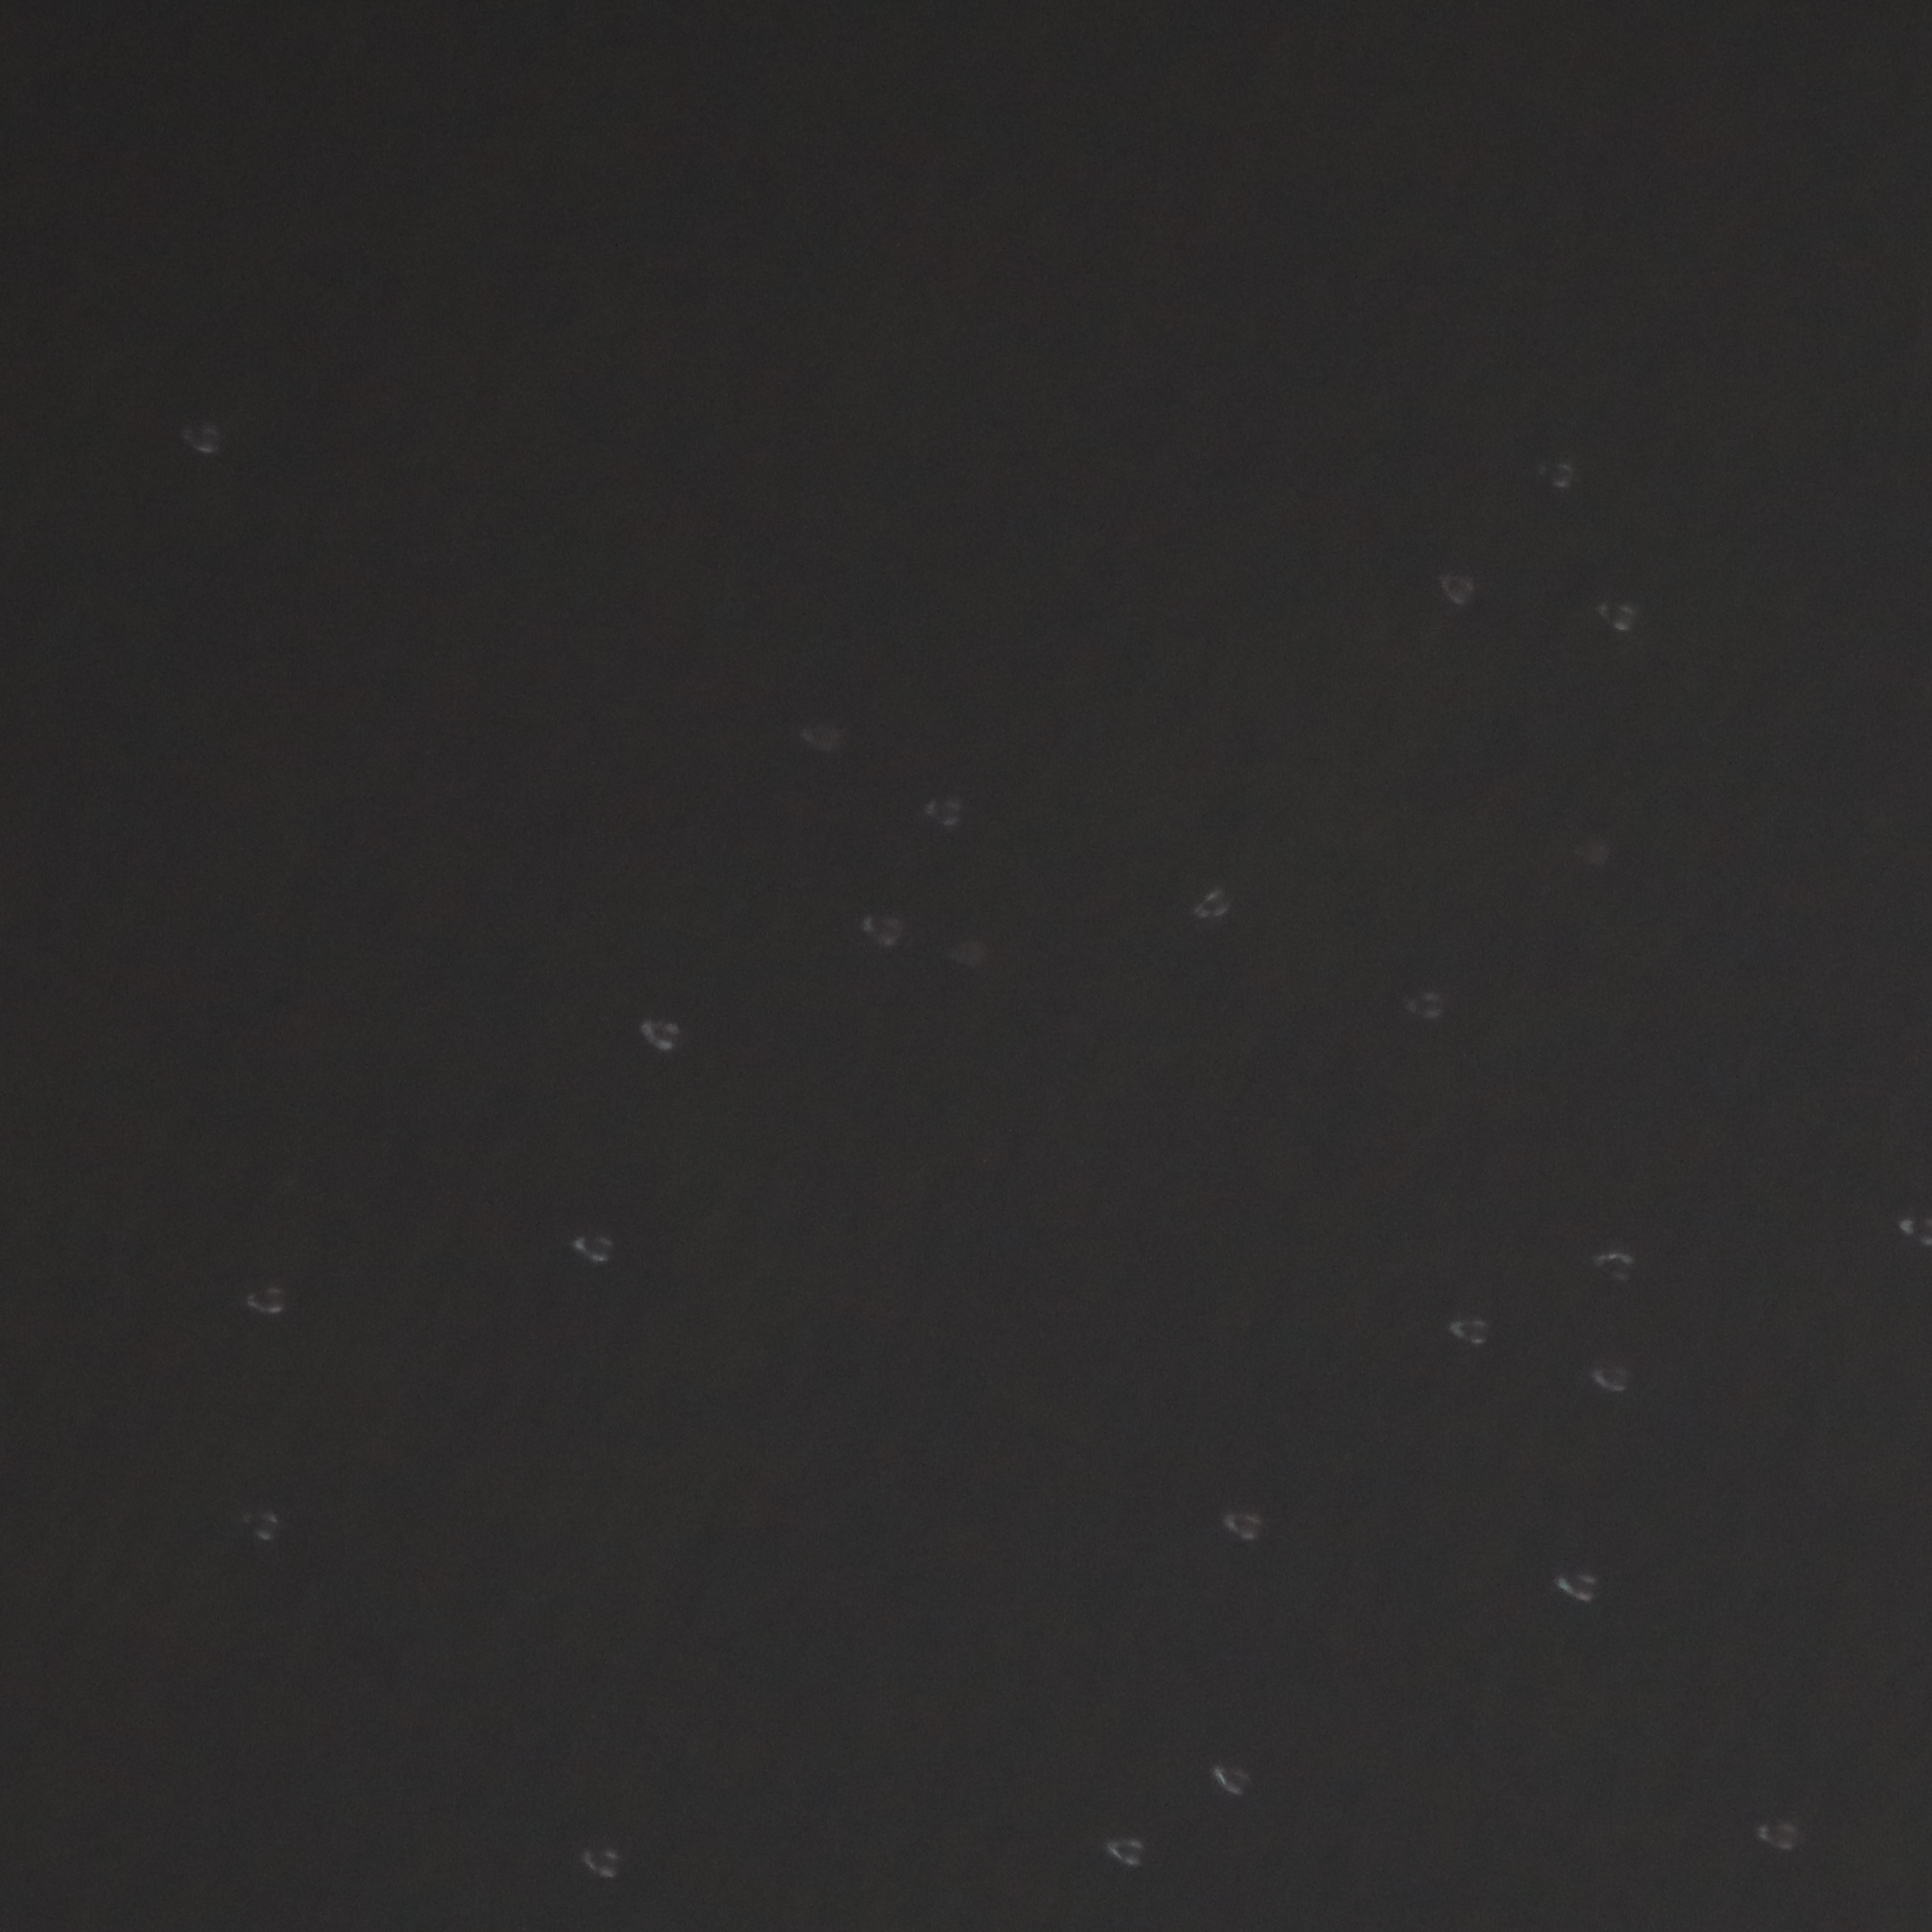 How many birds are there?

24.